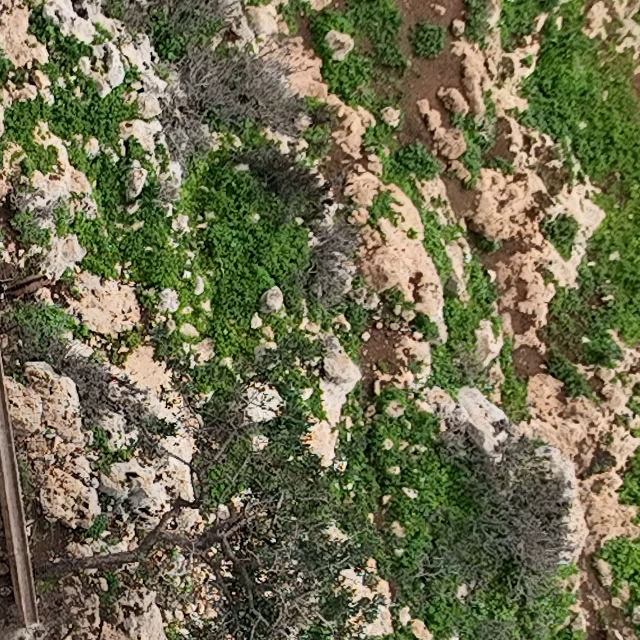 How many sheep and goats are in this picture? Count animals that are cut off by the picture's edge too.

0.